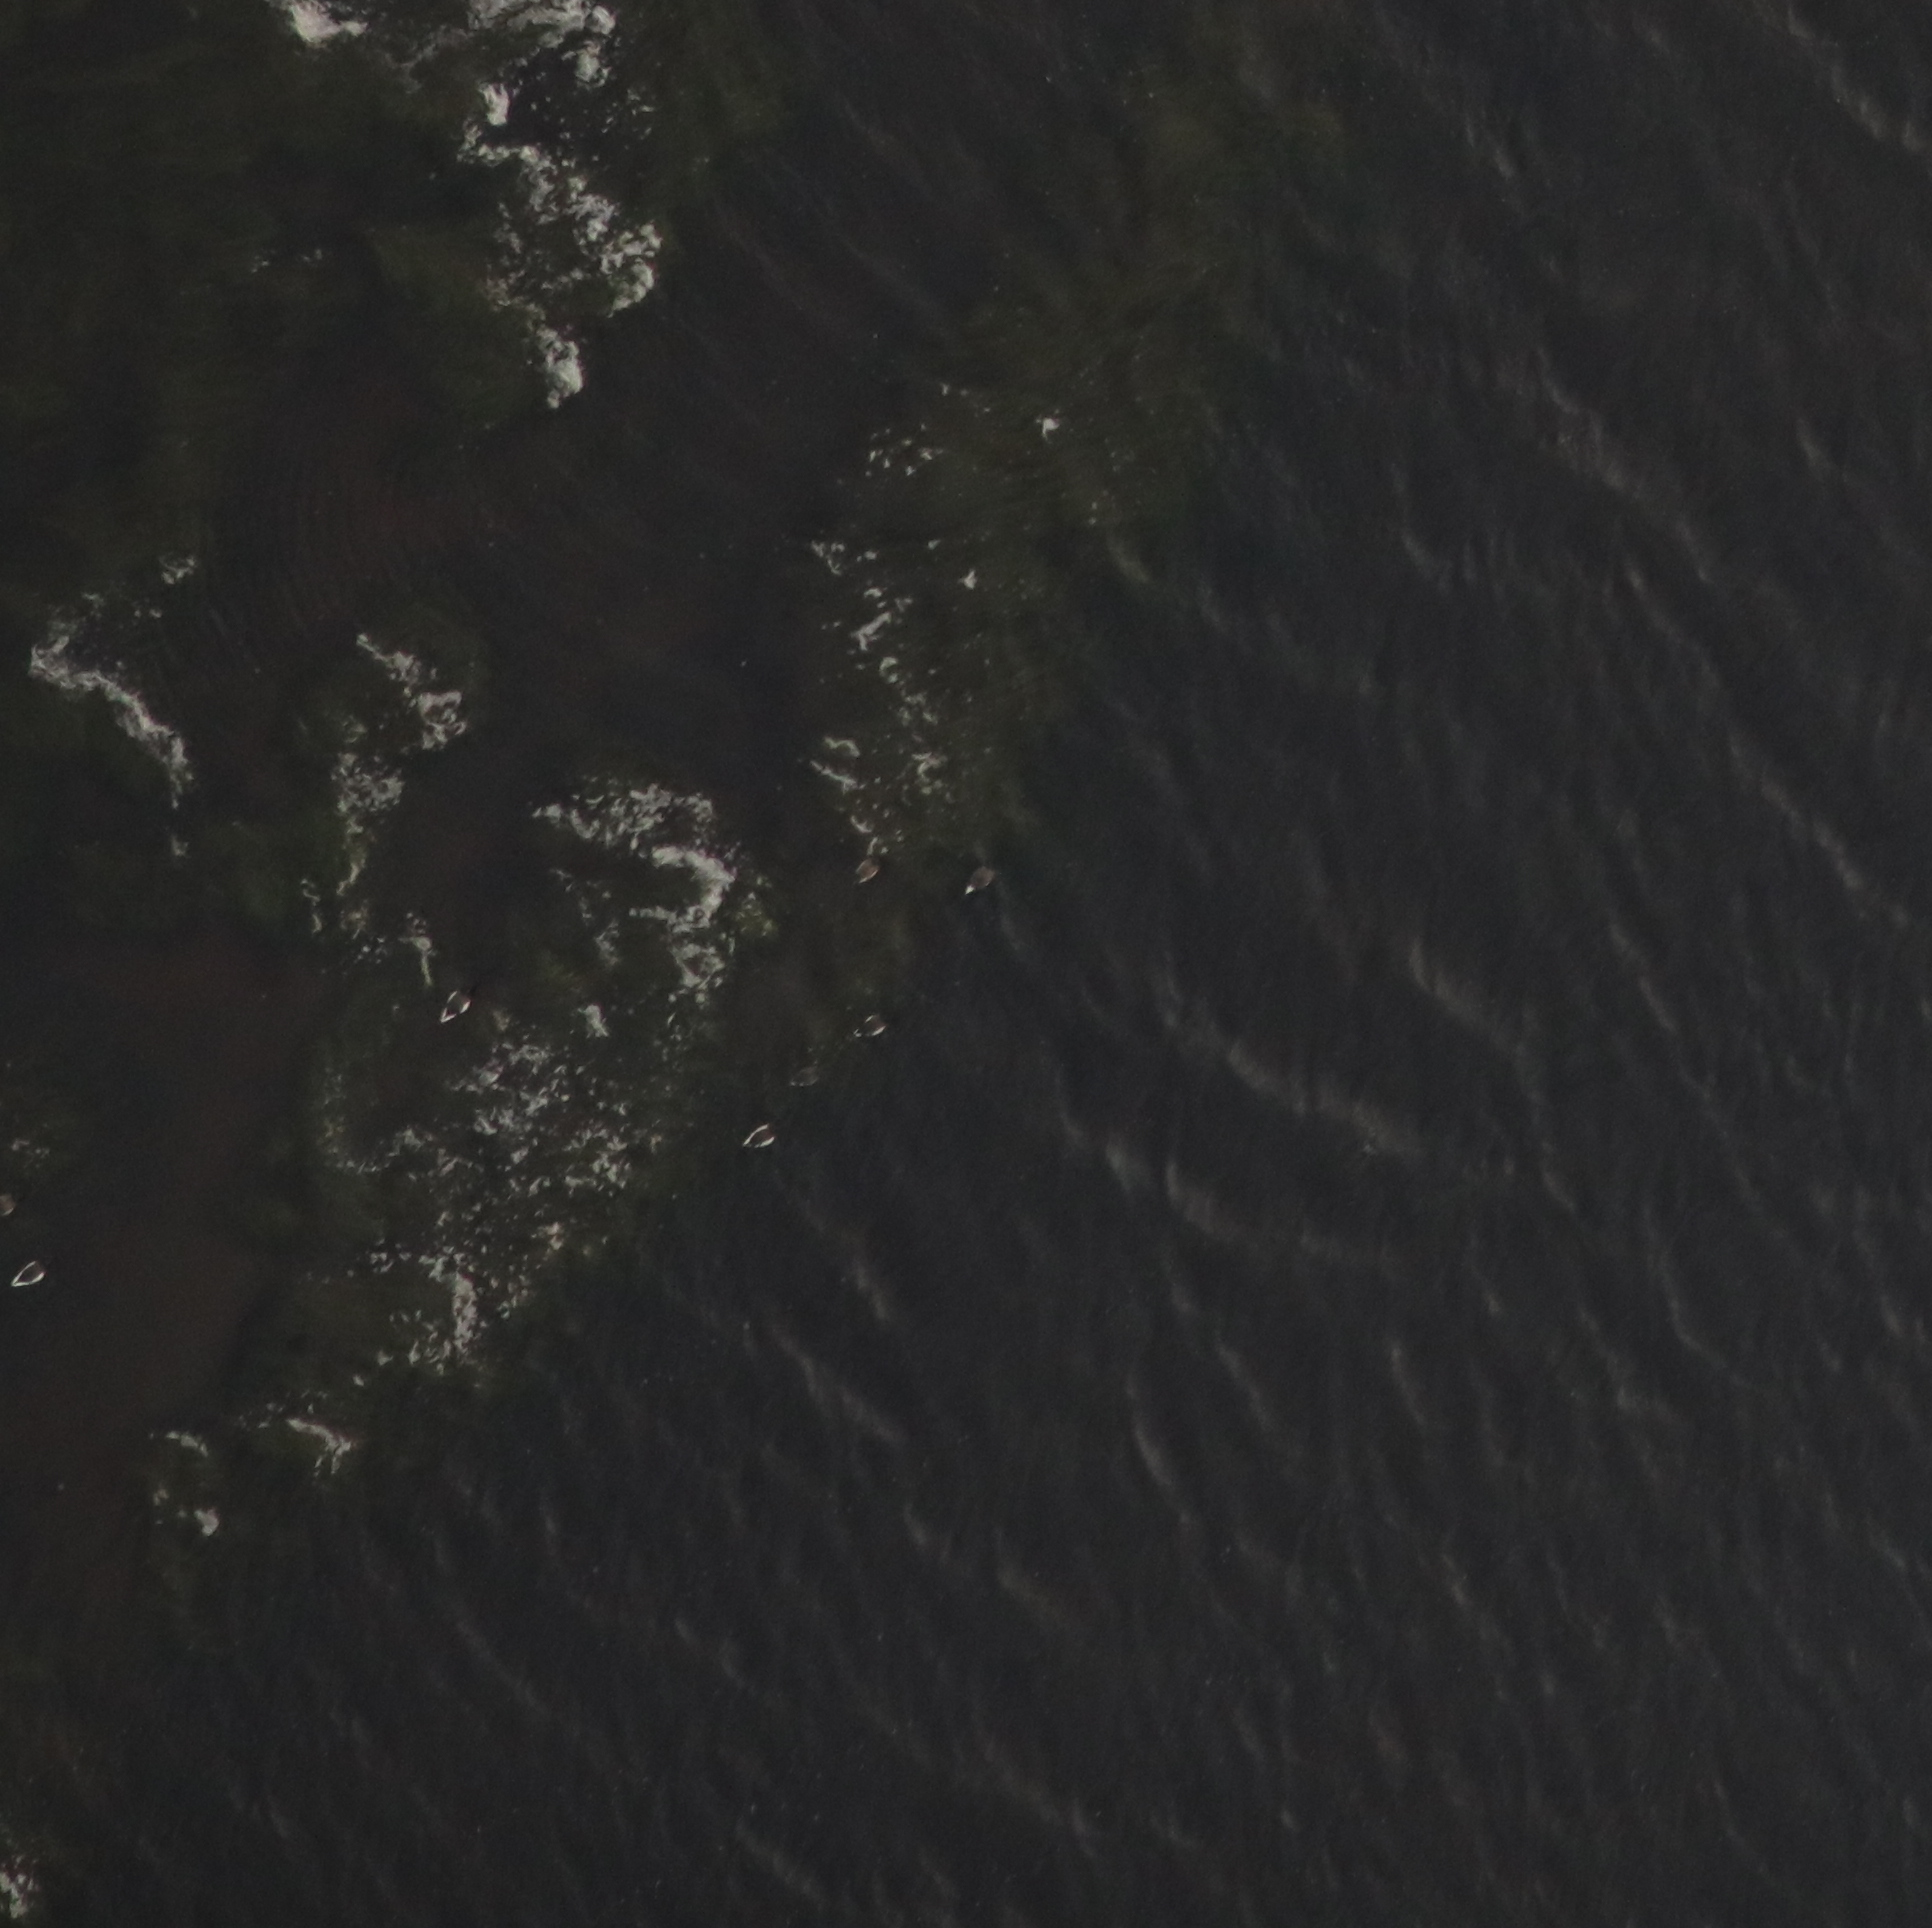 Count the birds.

8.